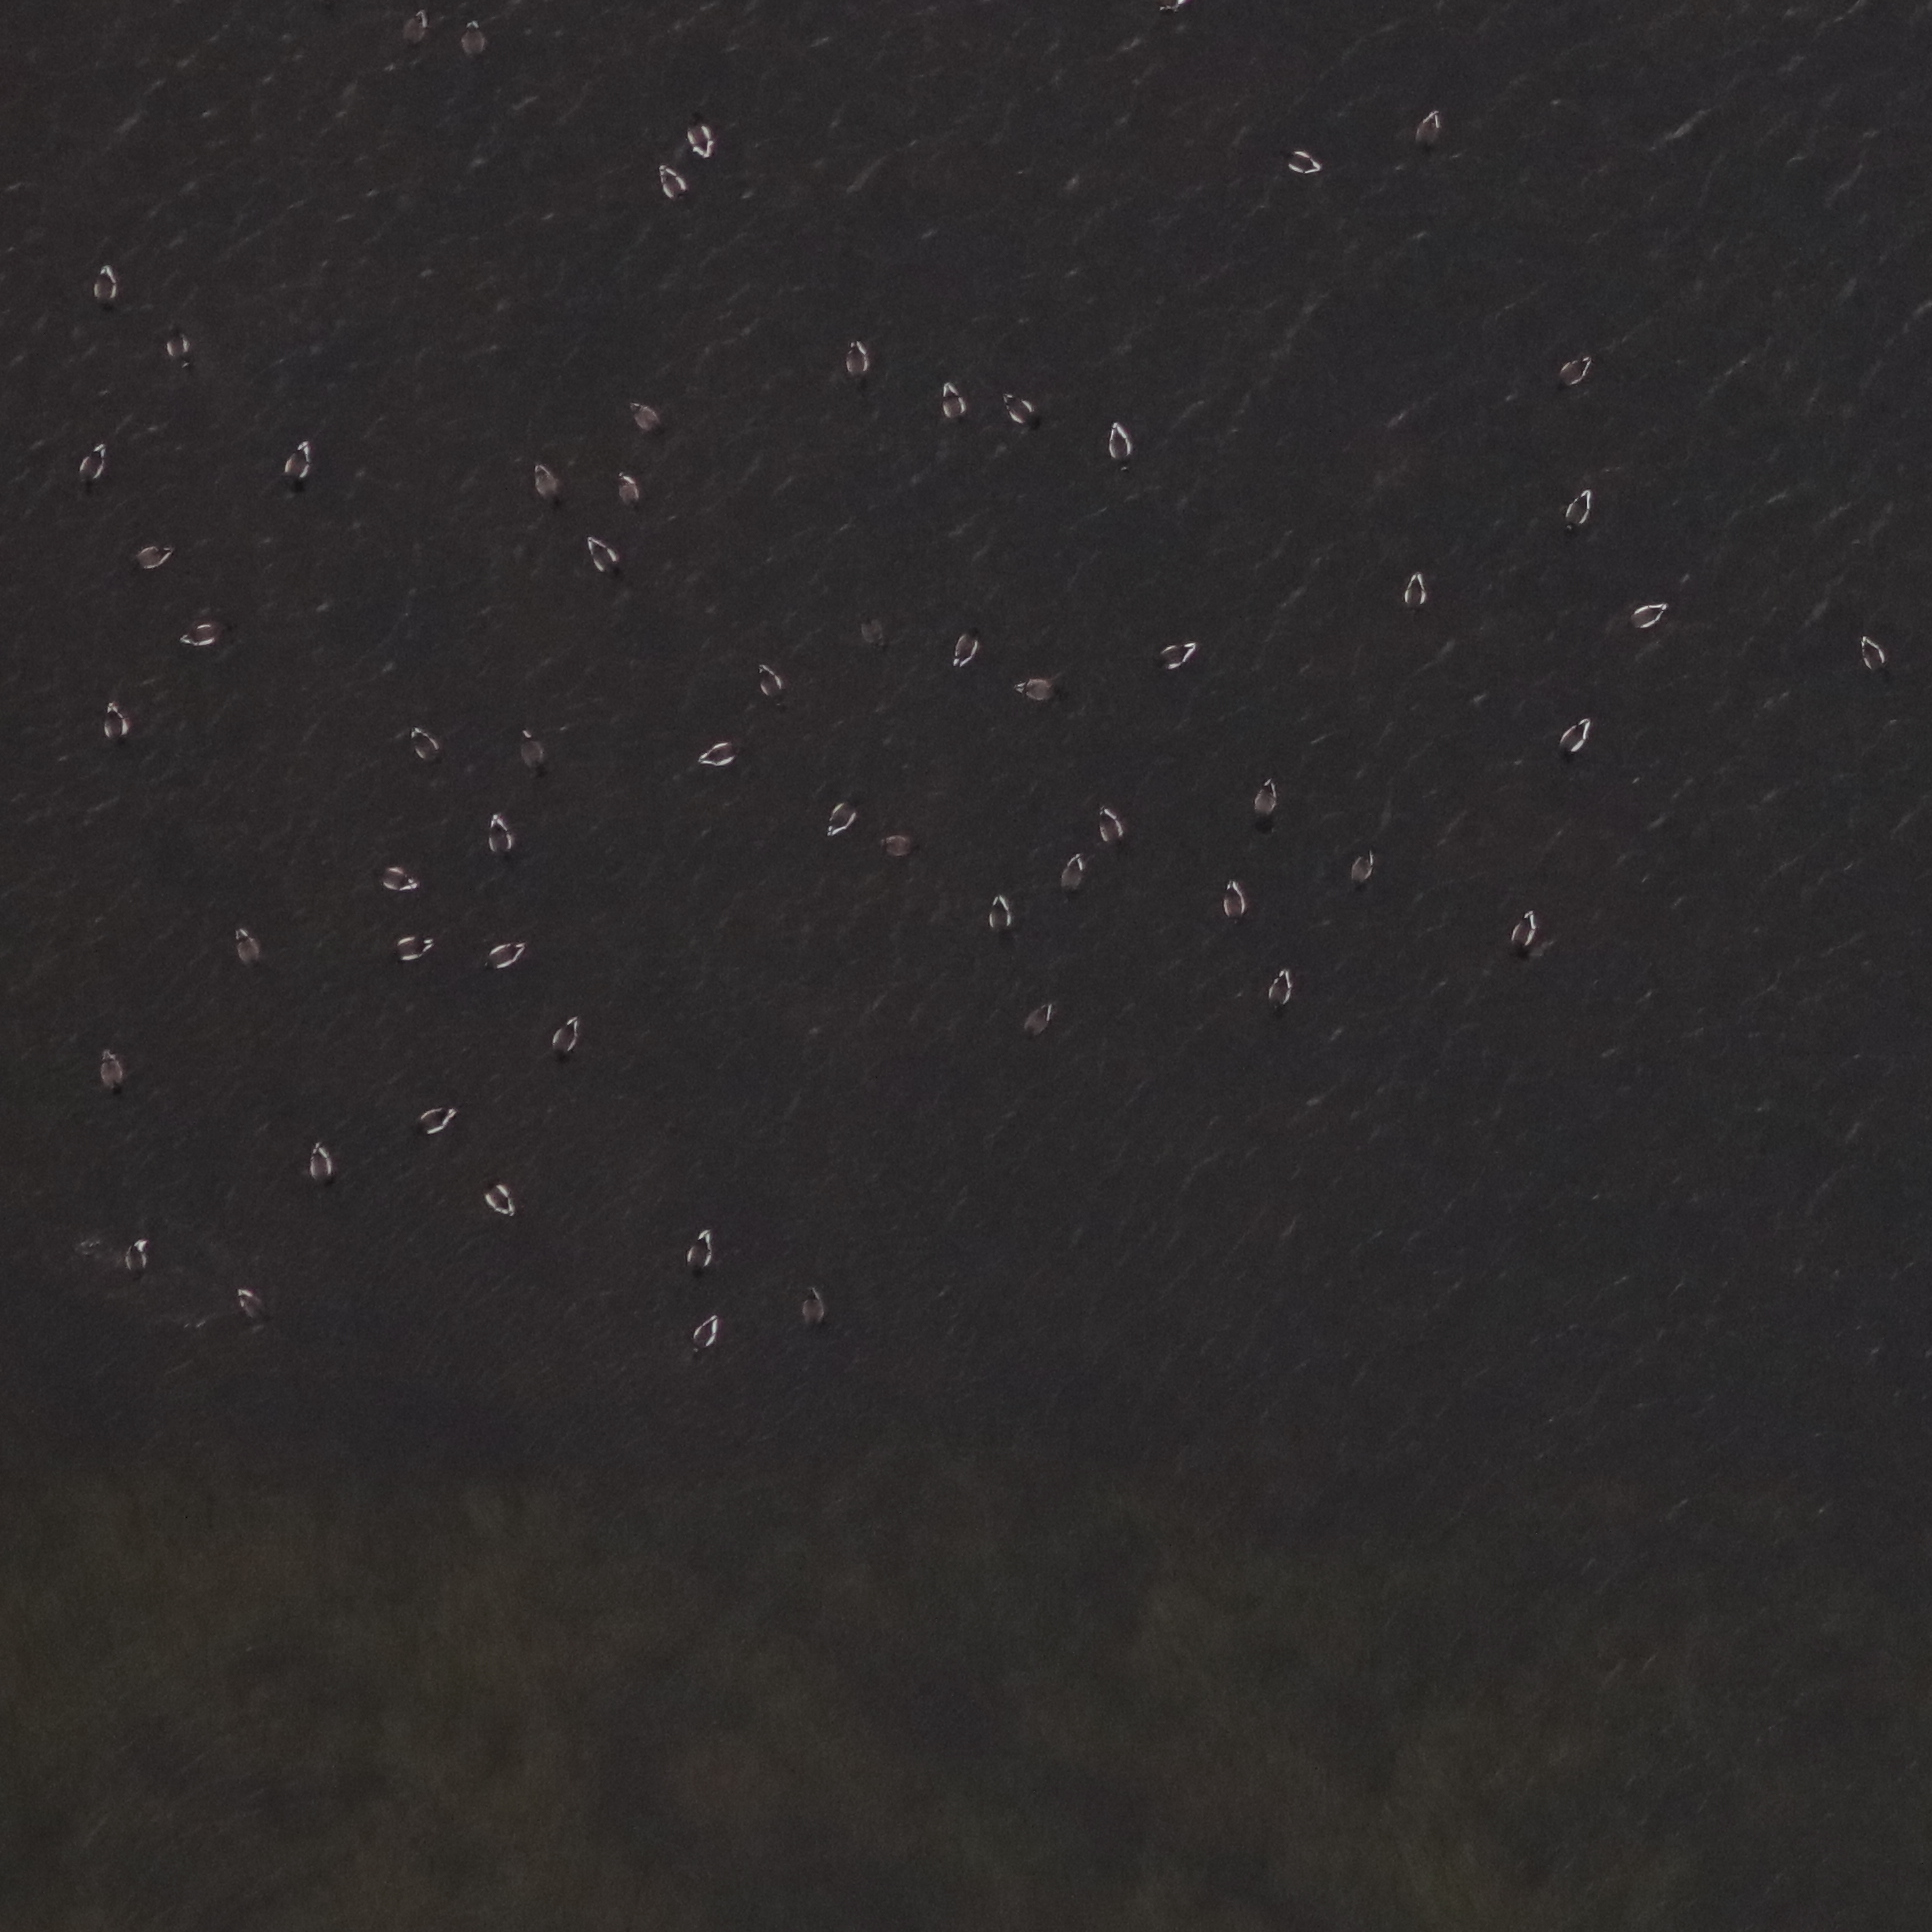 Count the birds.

61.